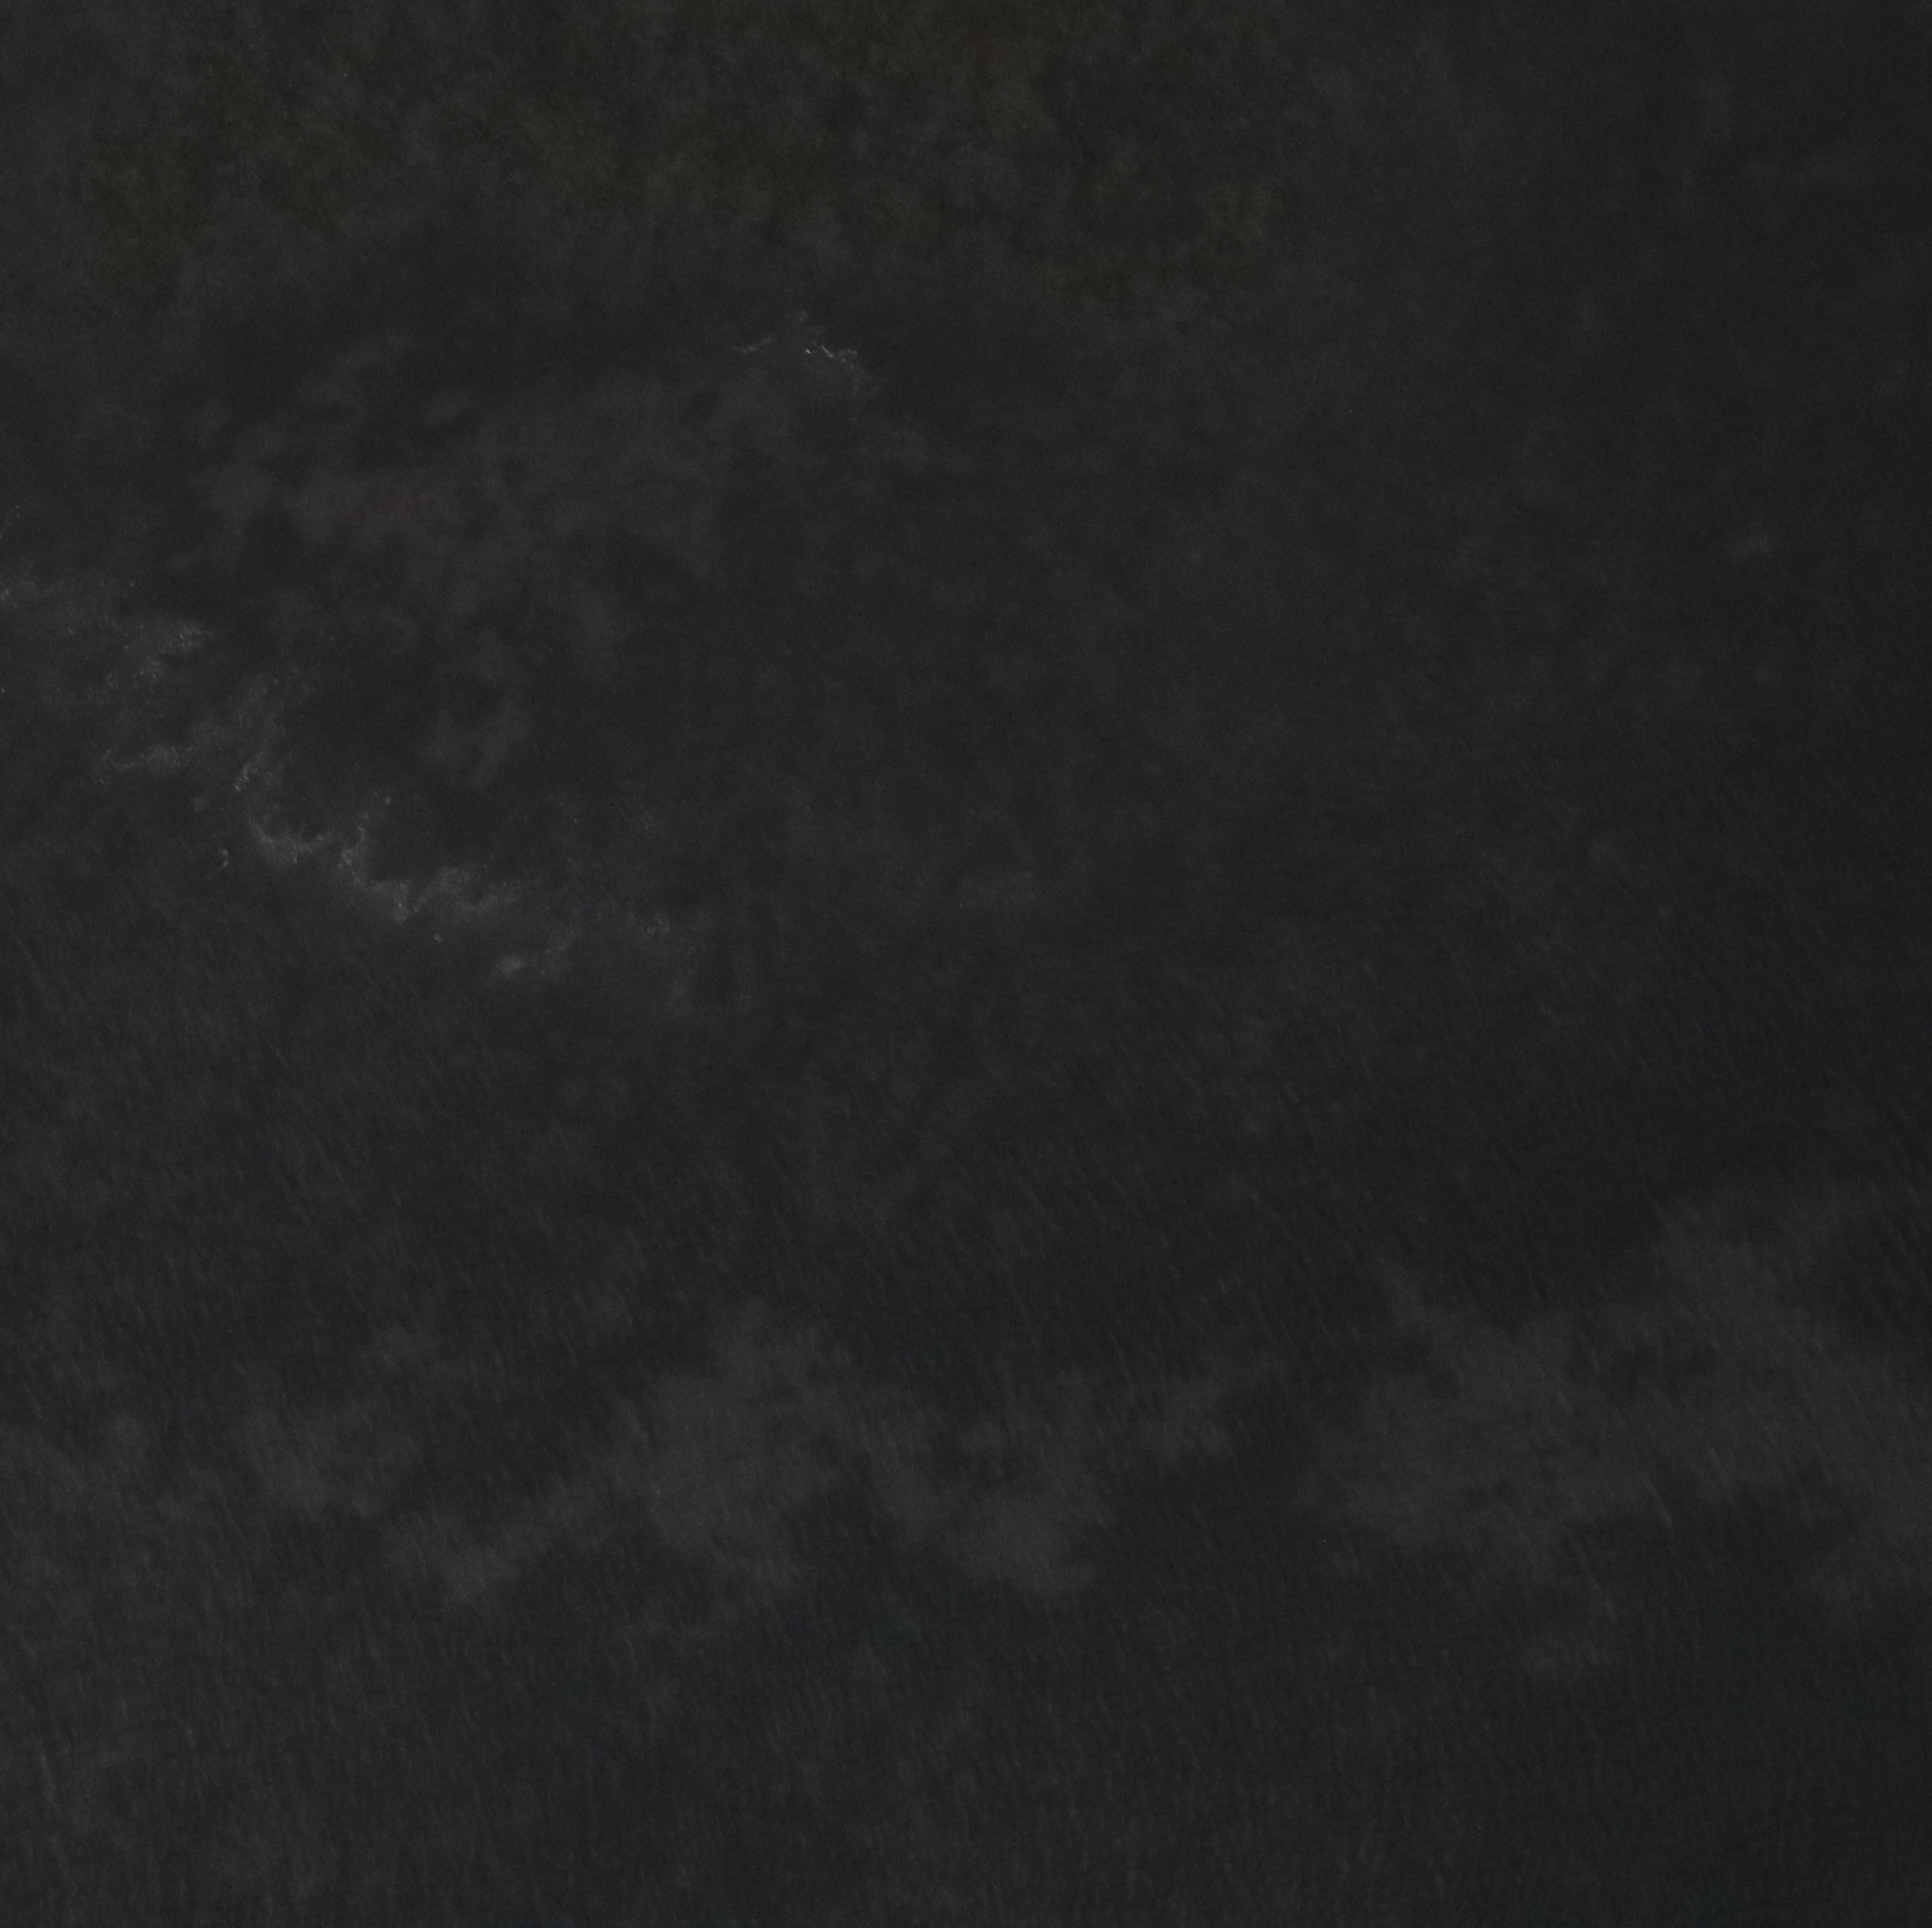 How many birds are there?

0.